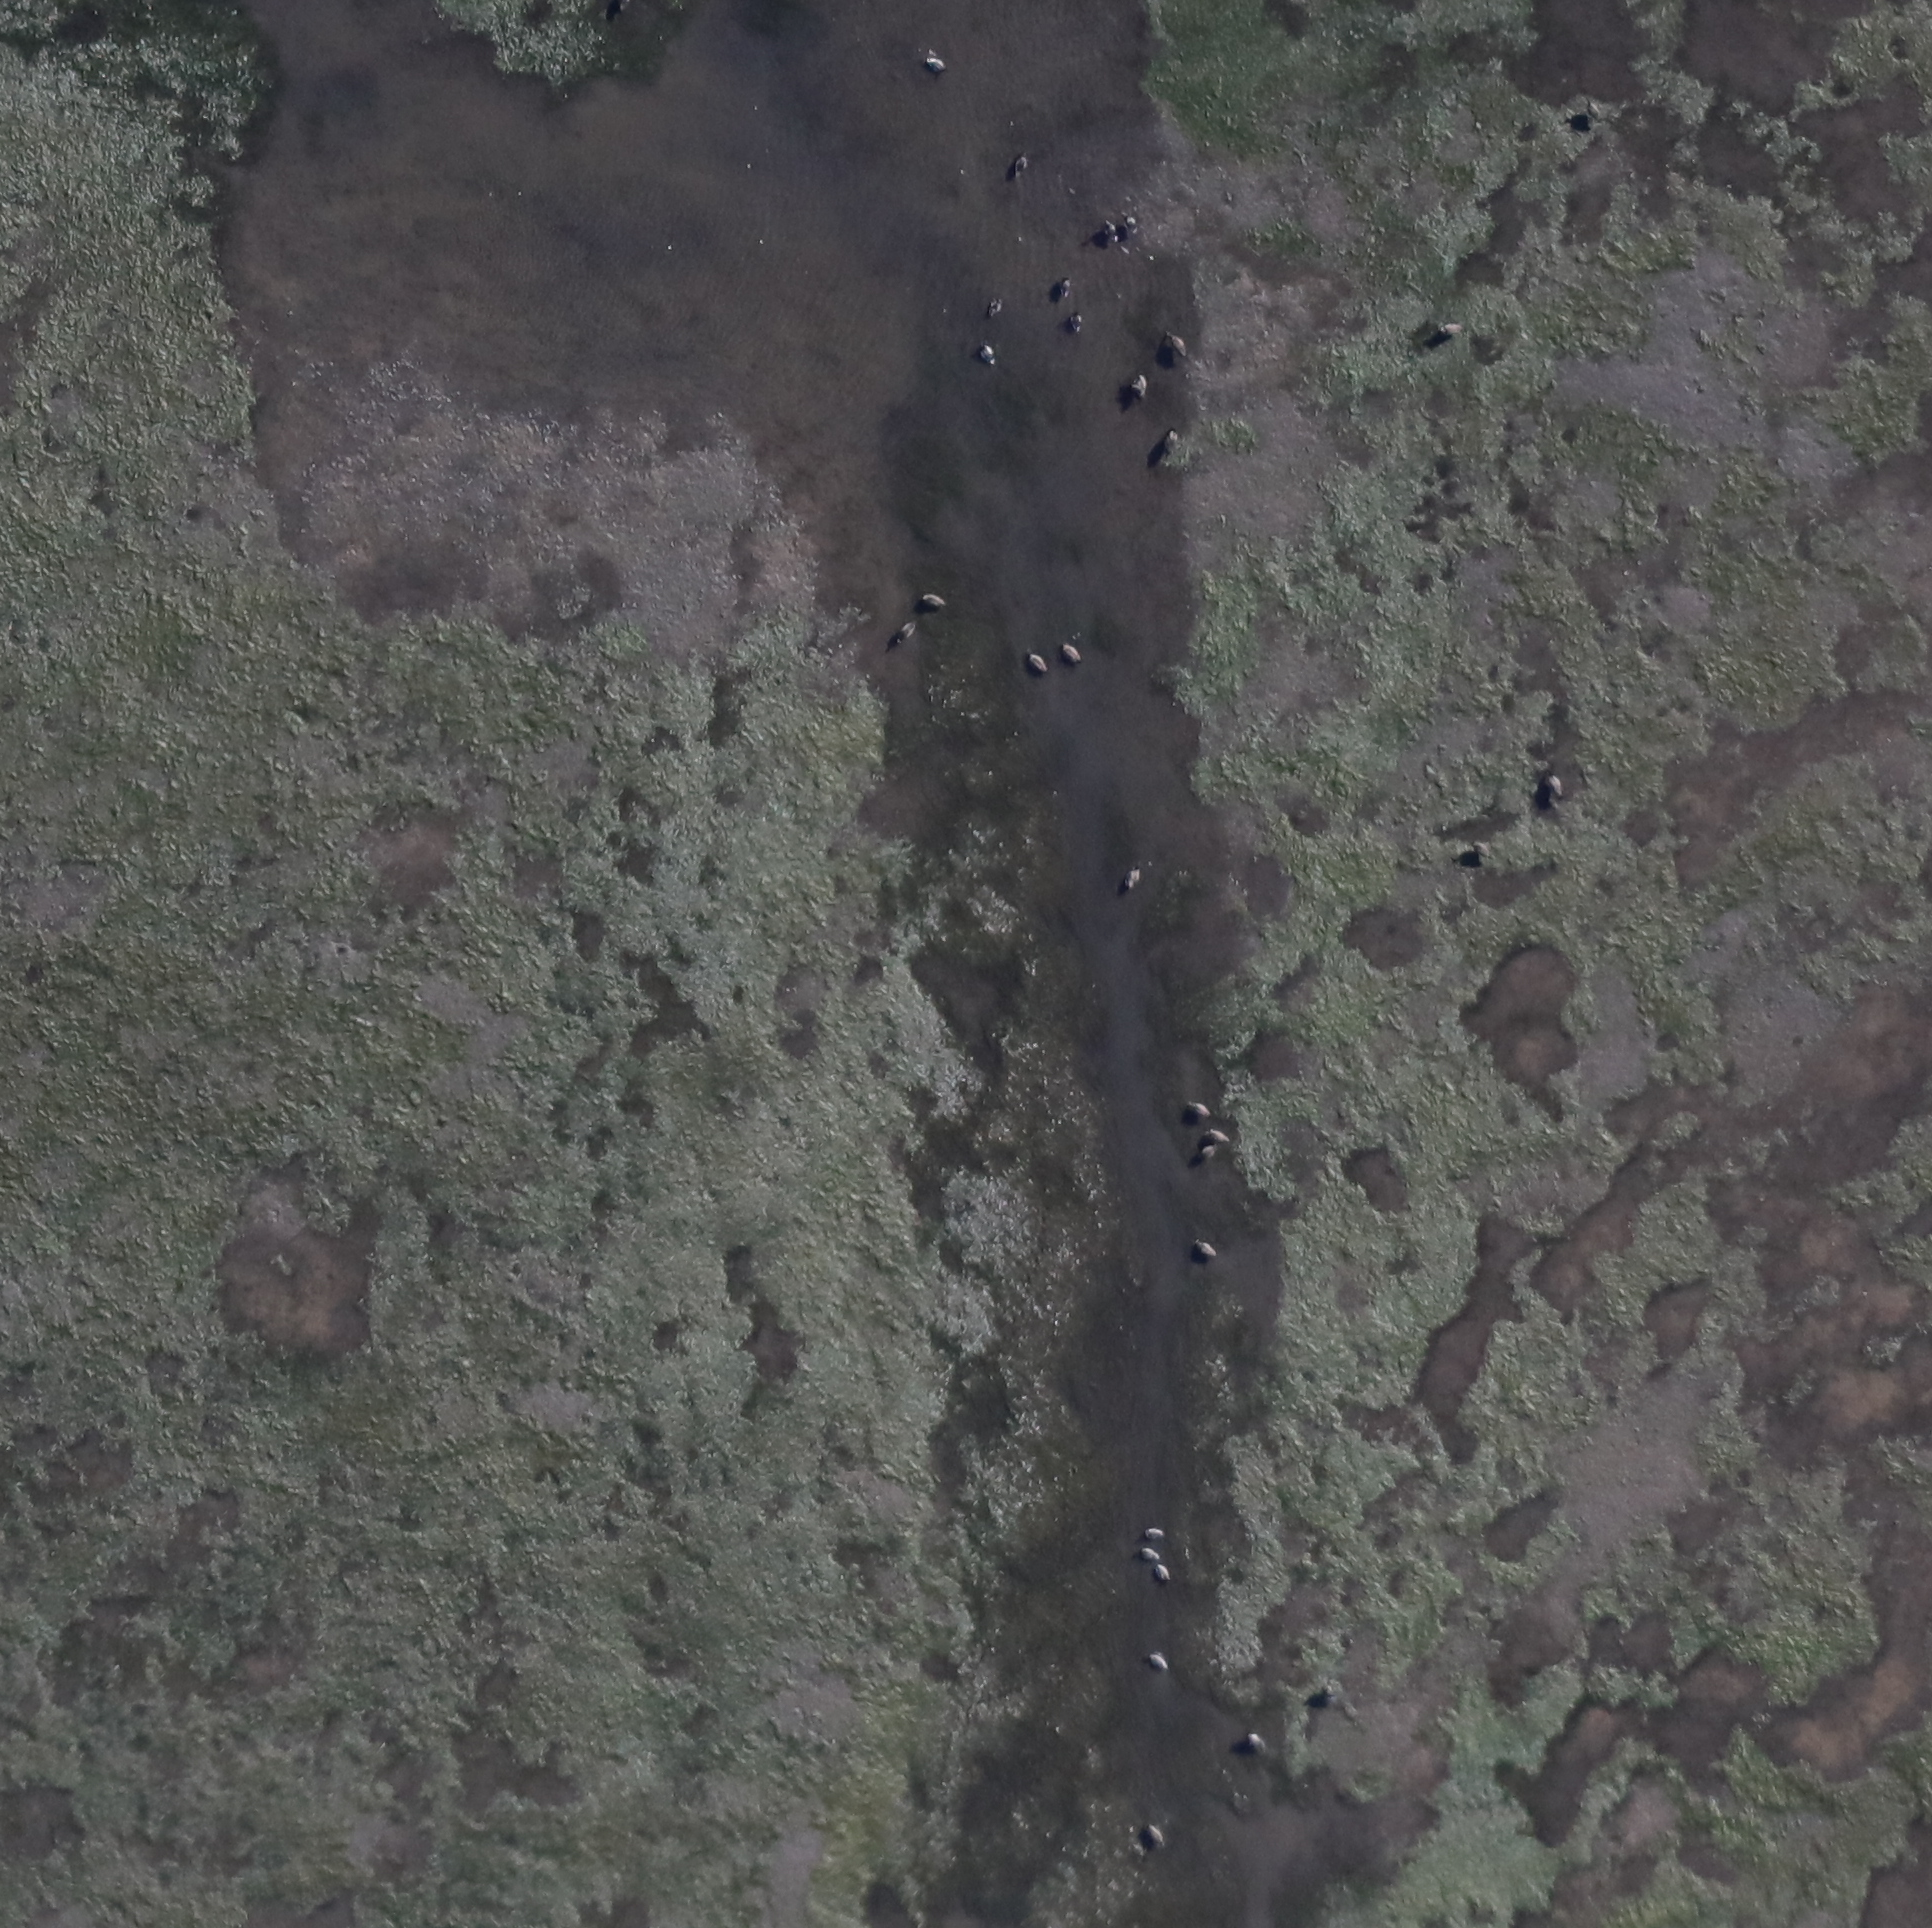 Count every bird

31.